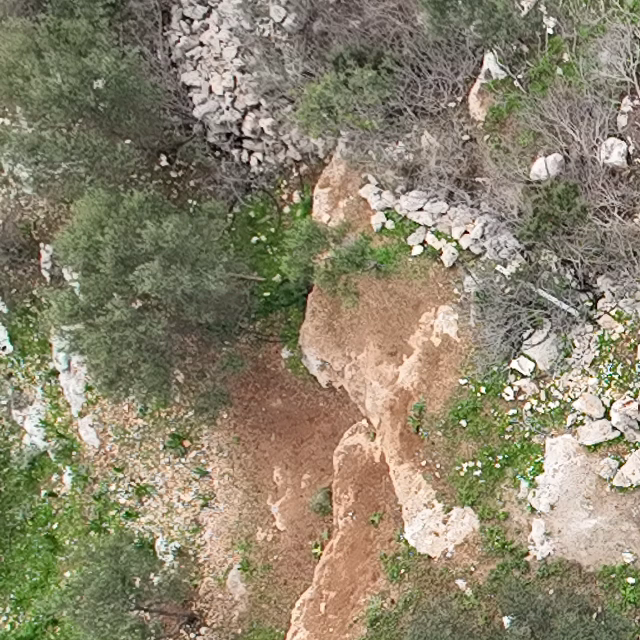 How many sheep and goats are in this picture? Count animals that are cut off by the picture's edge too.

0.